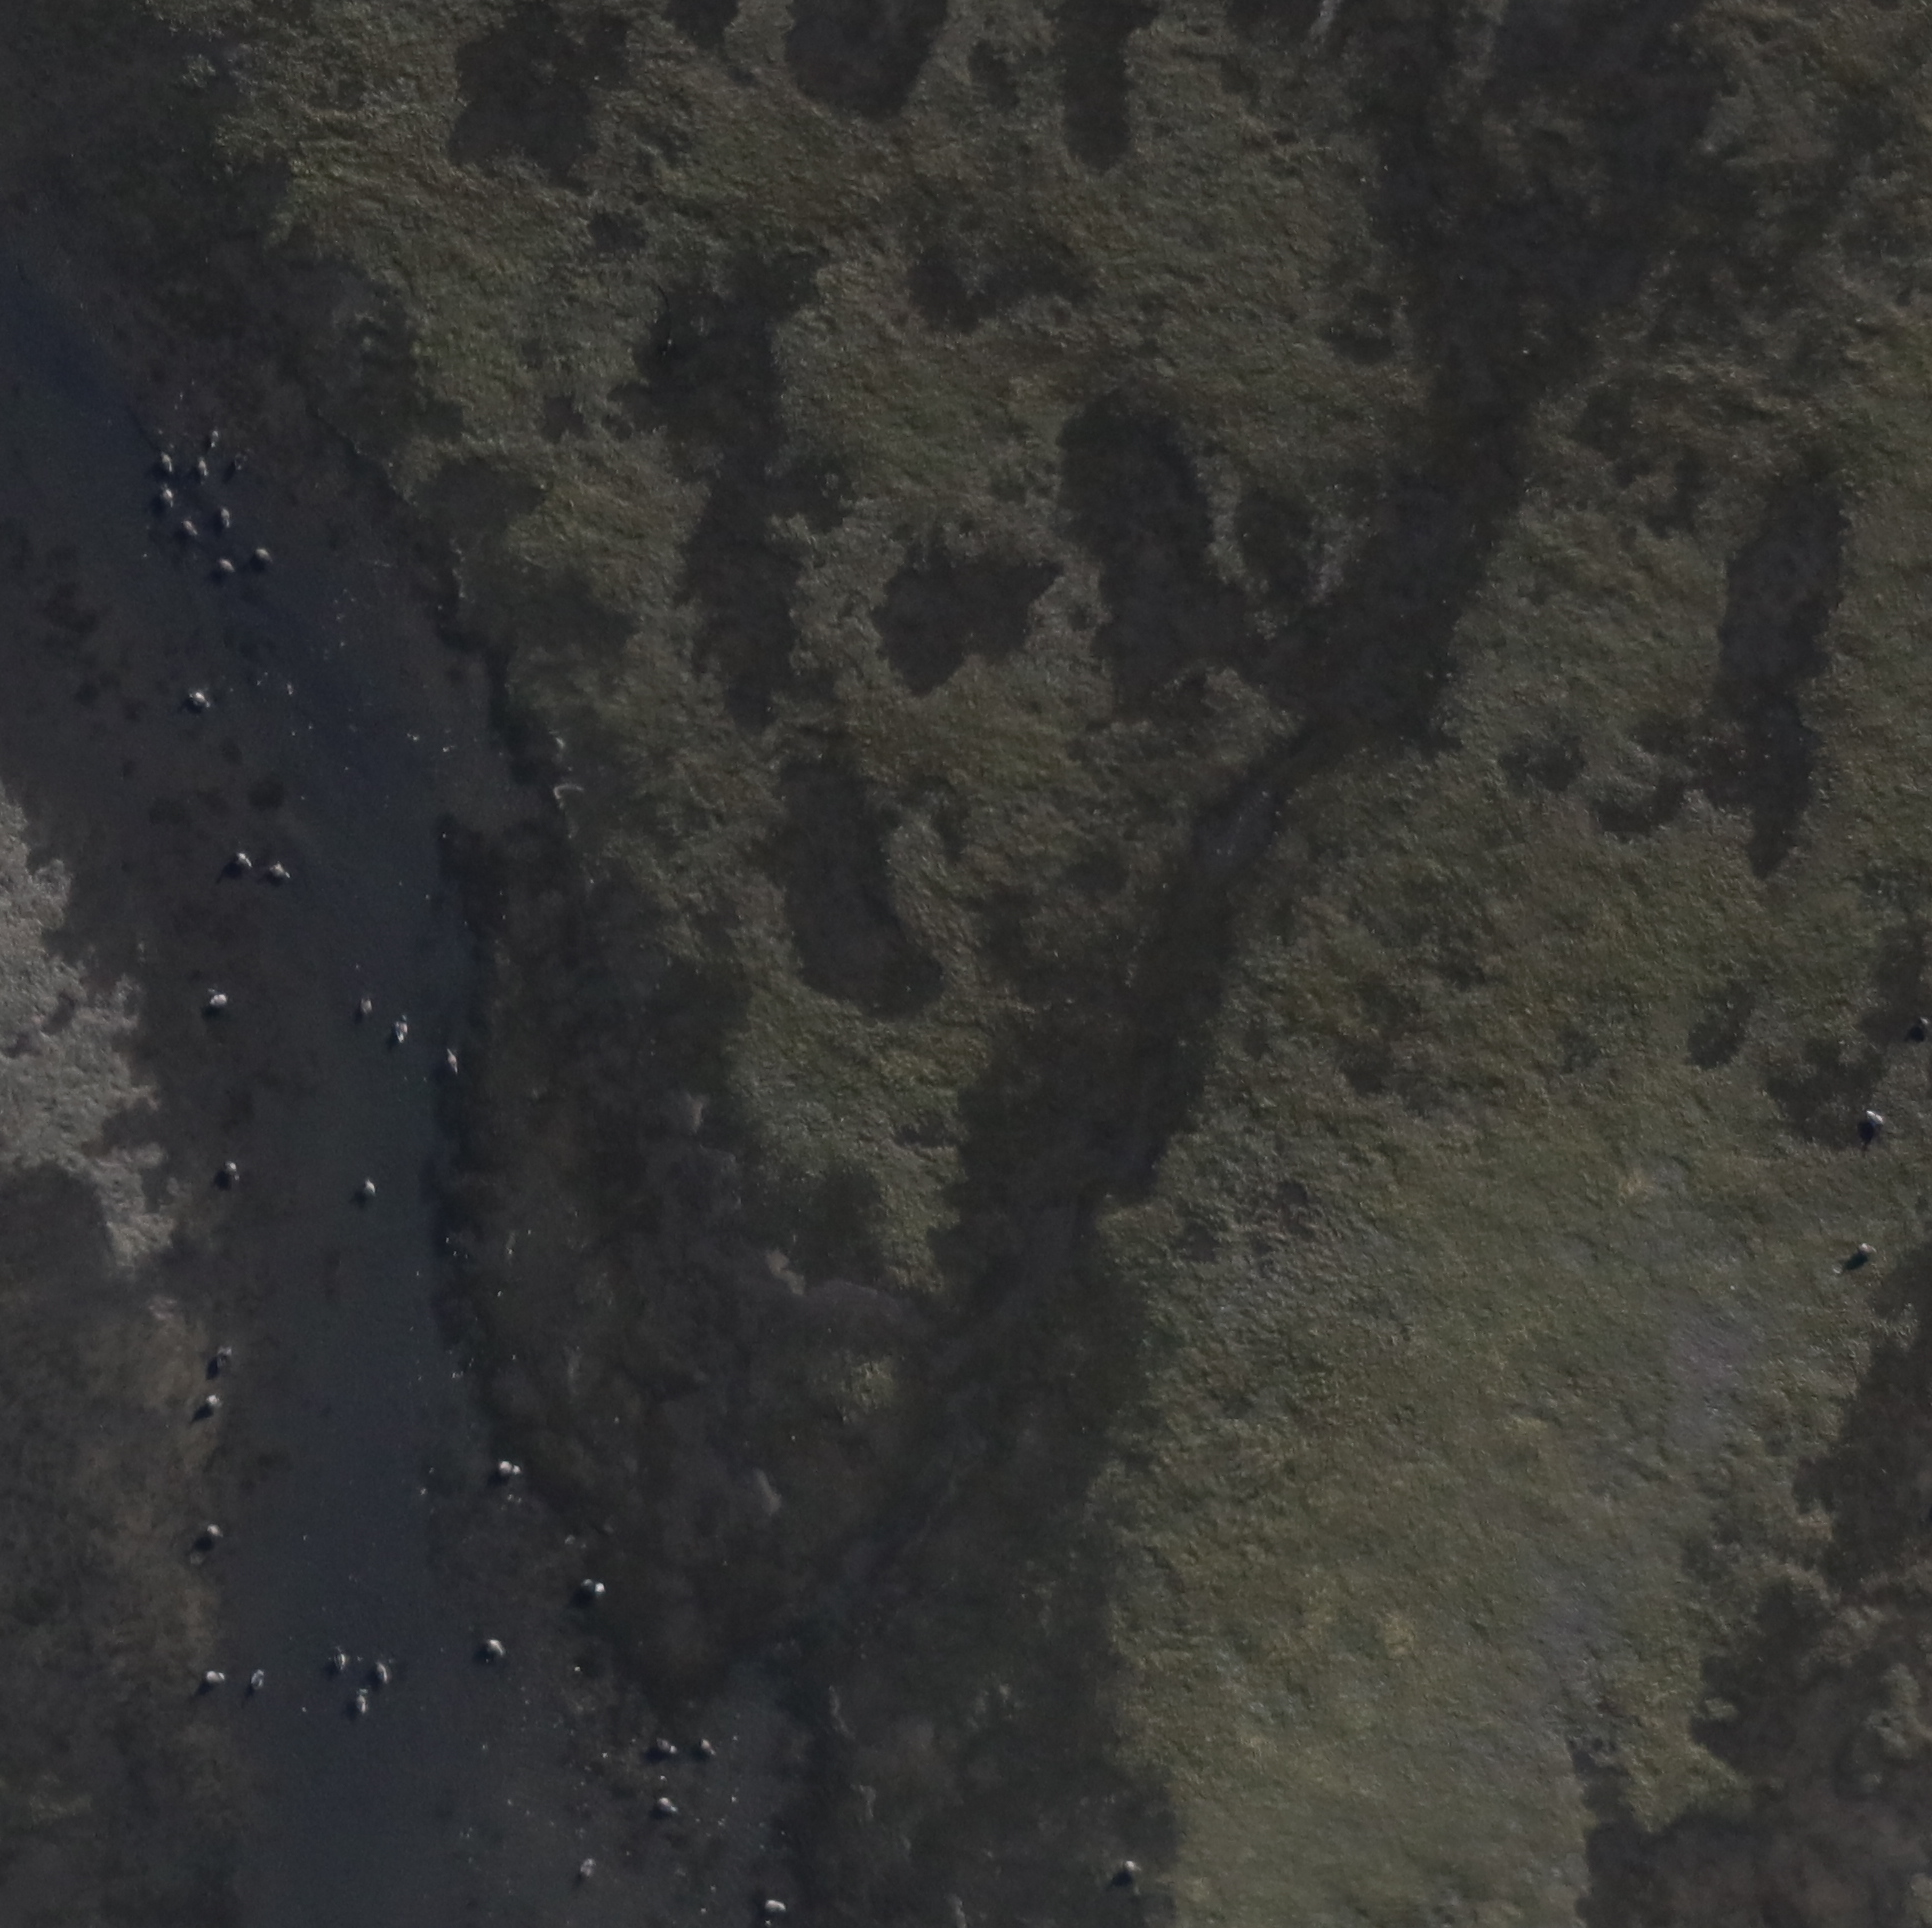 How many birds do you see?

38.